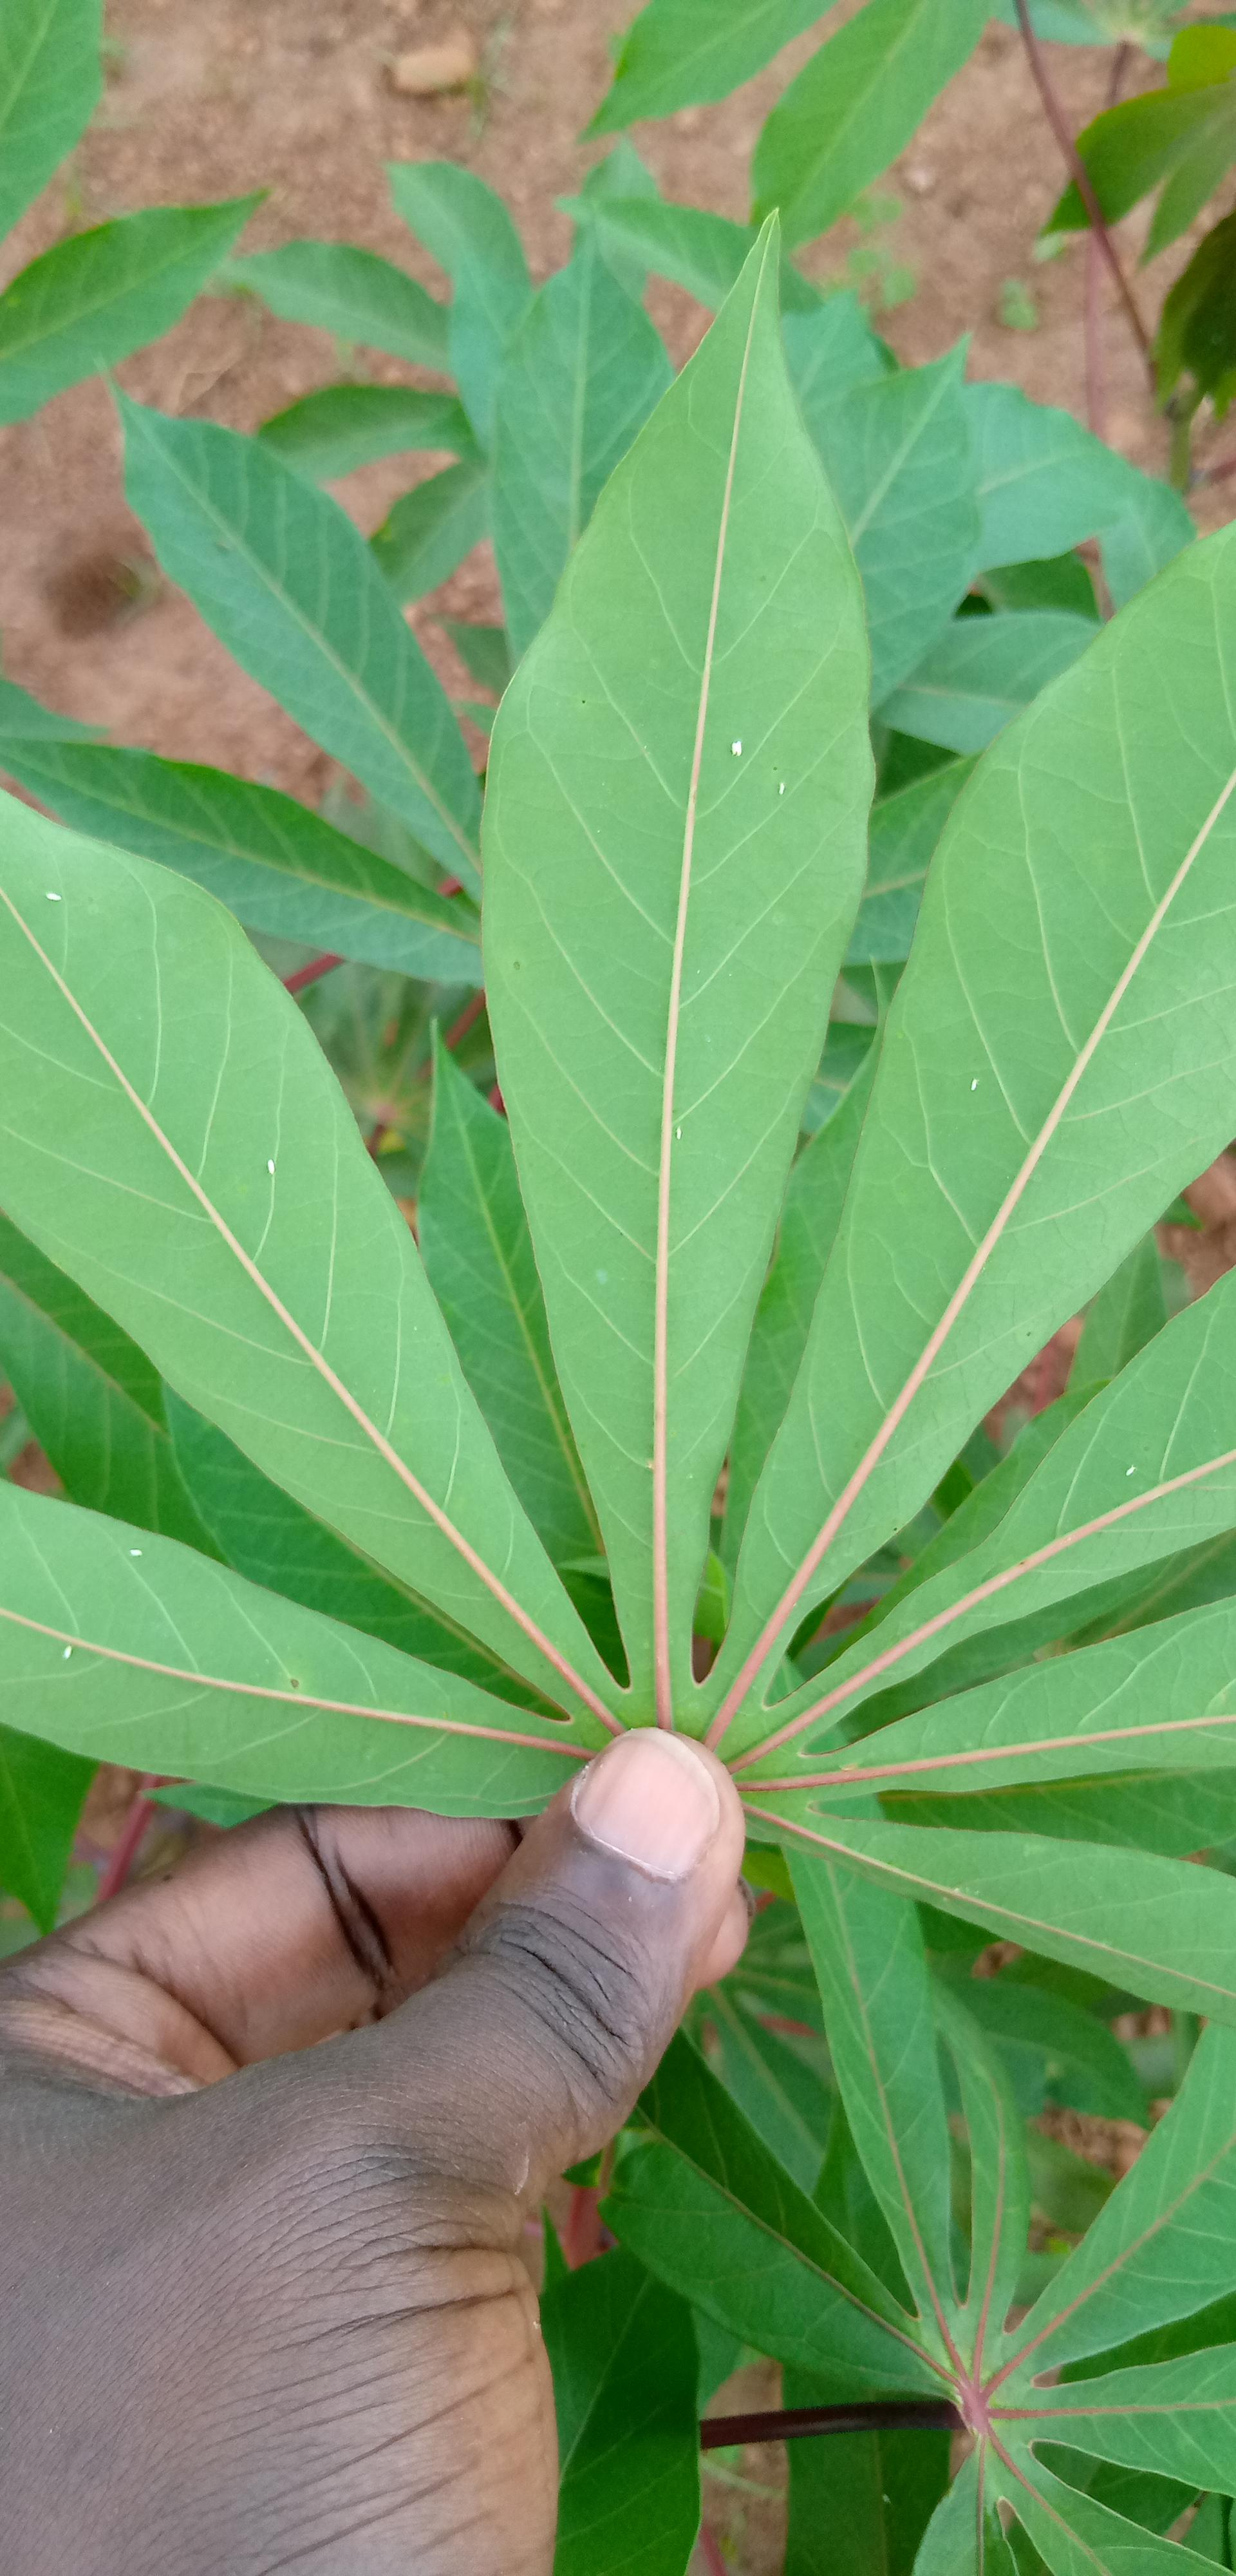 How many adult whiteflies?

19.